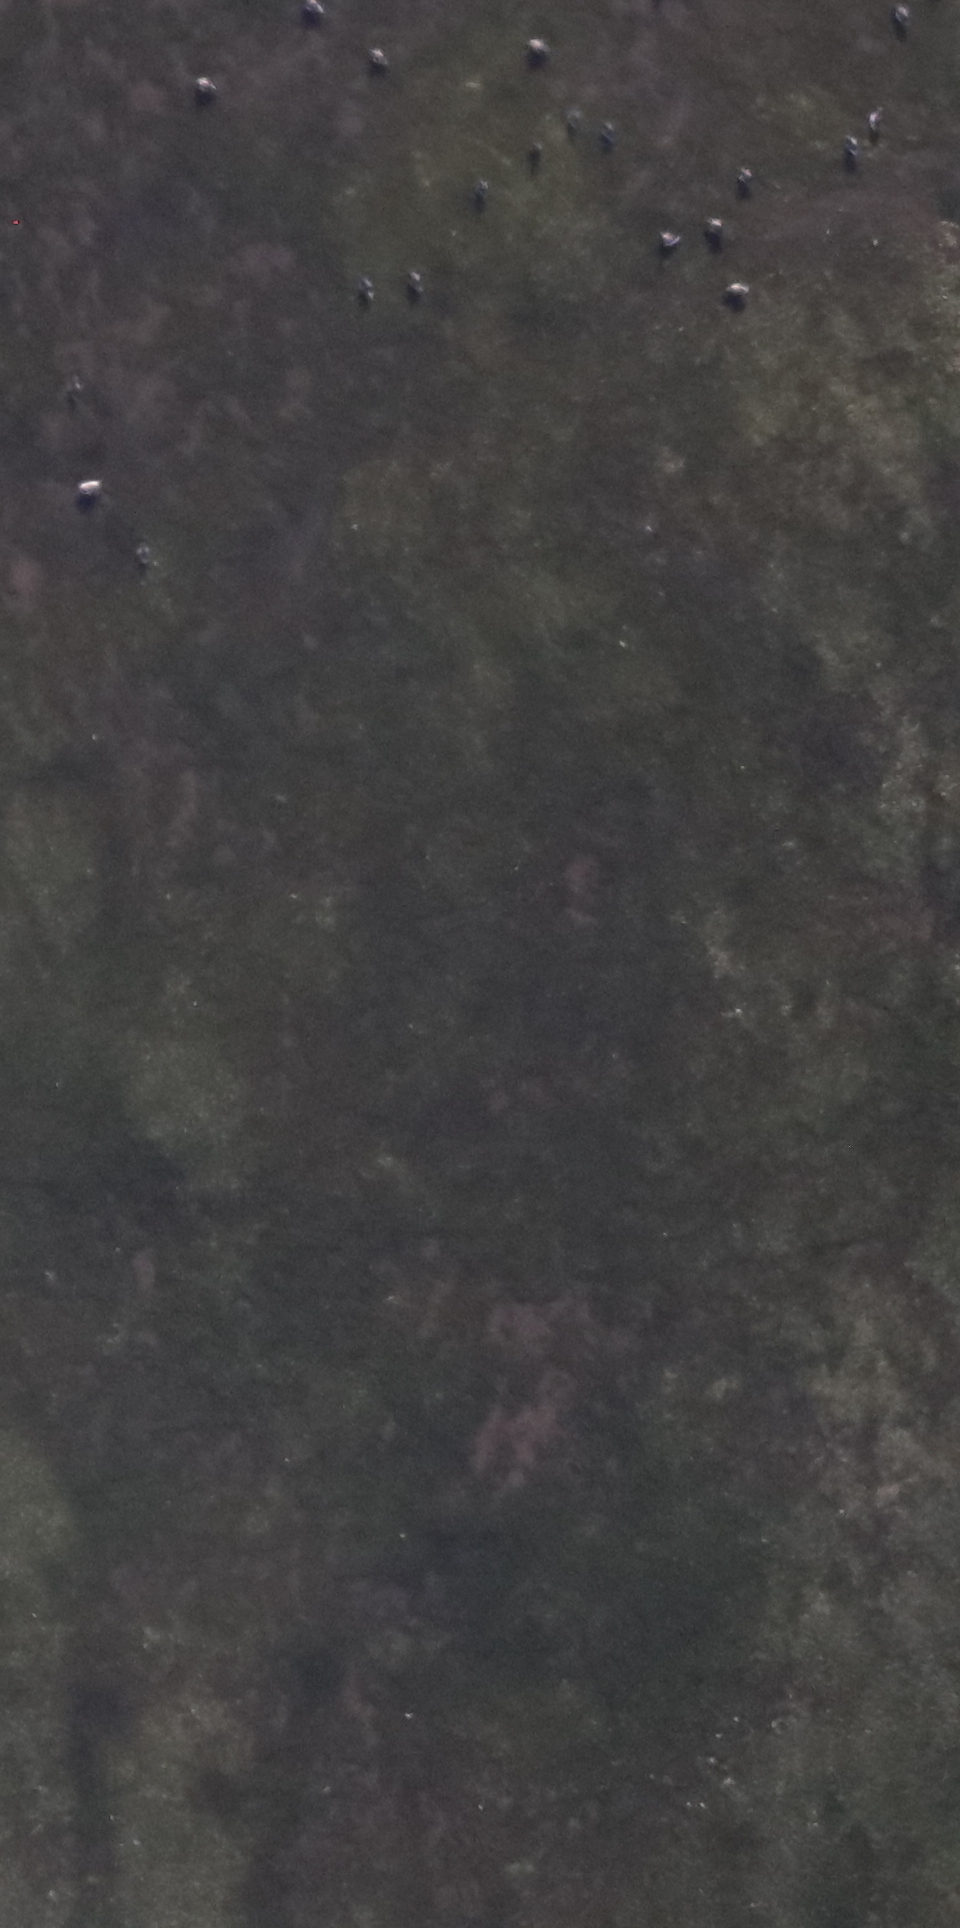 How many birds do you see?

20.